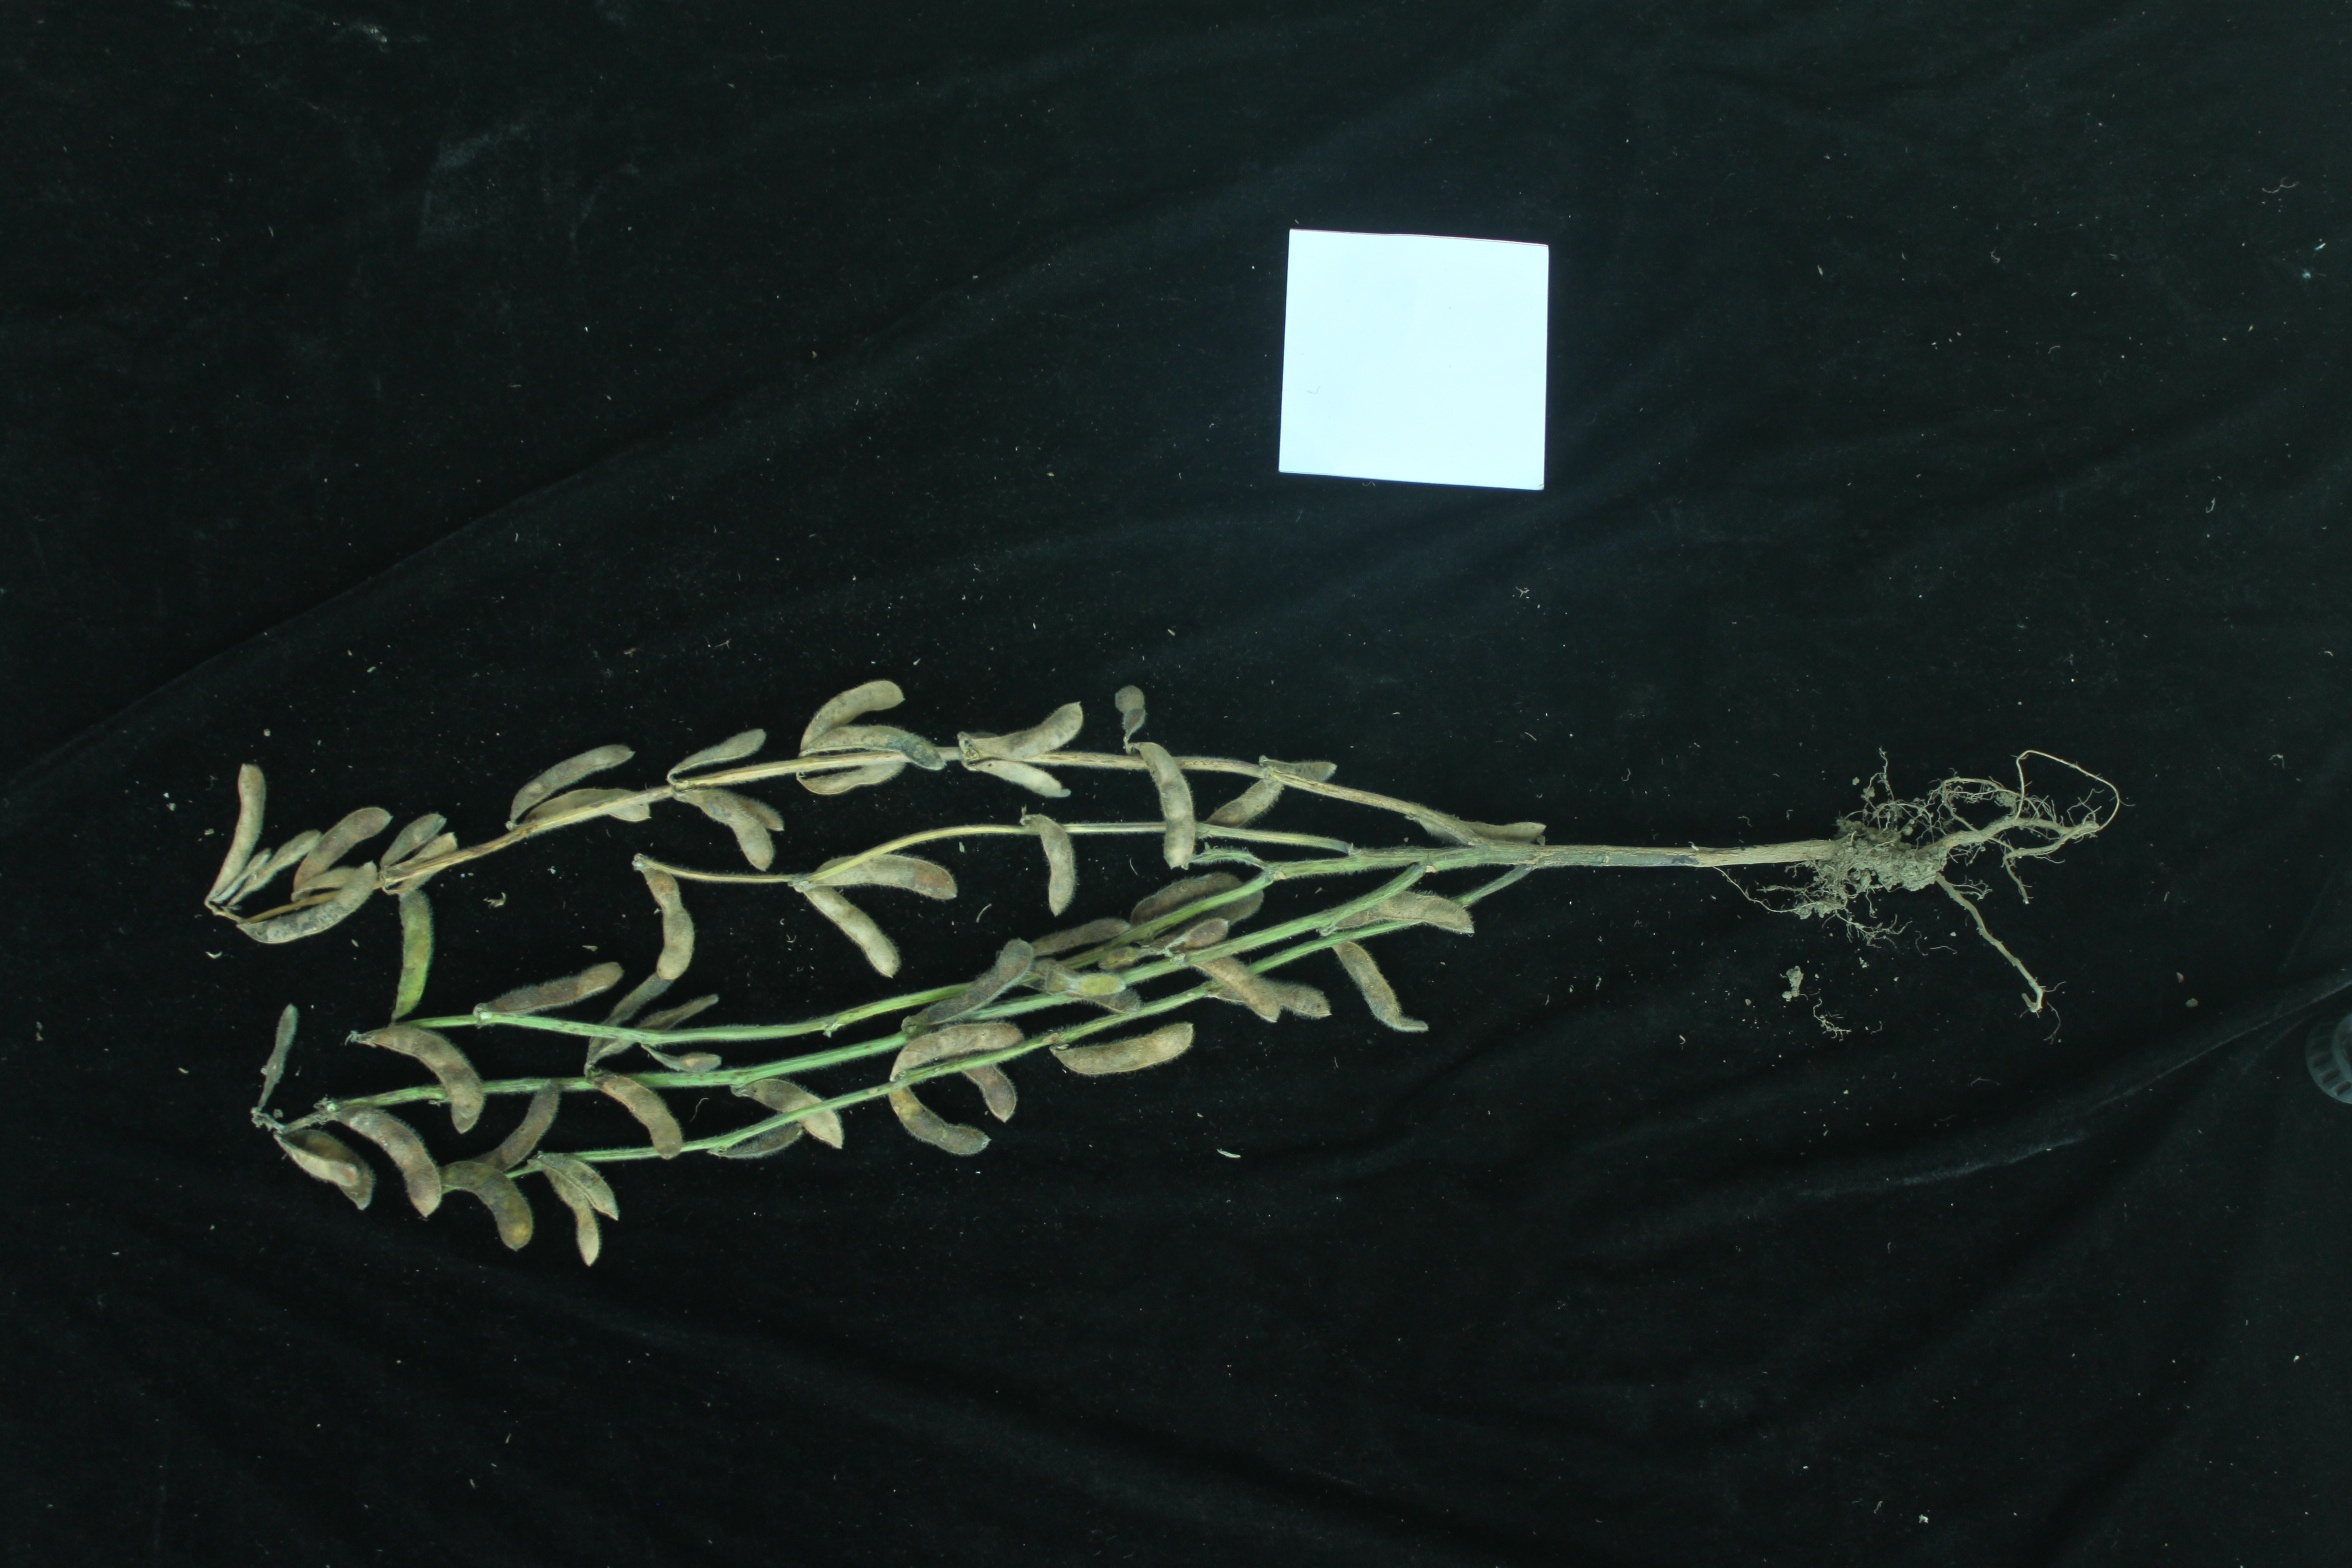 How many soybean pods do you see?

59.